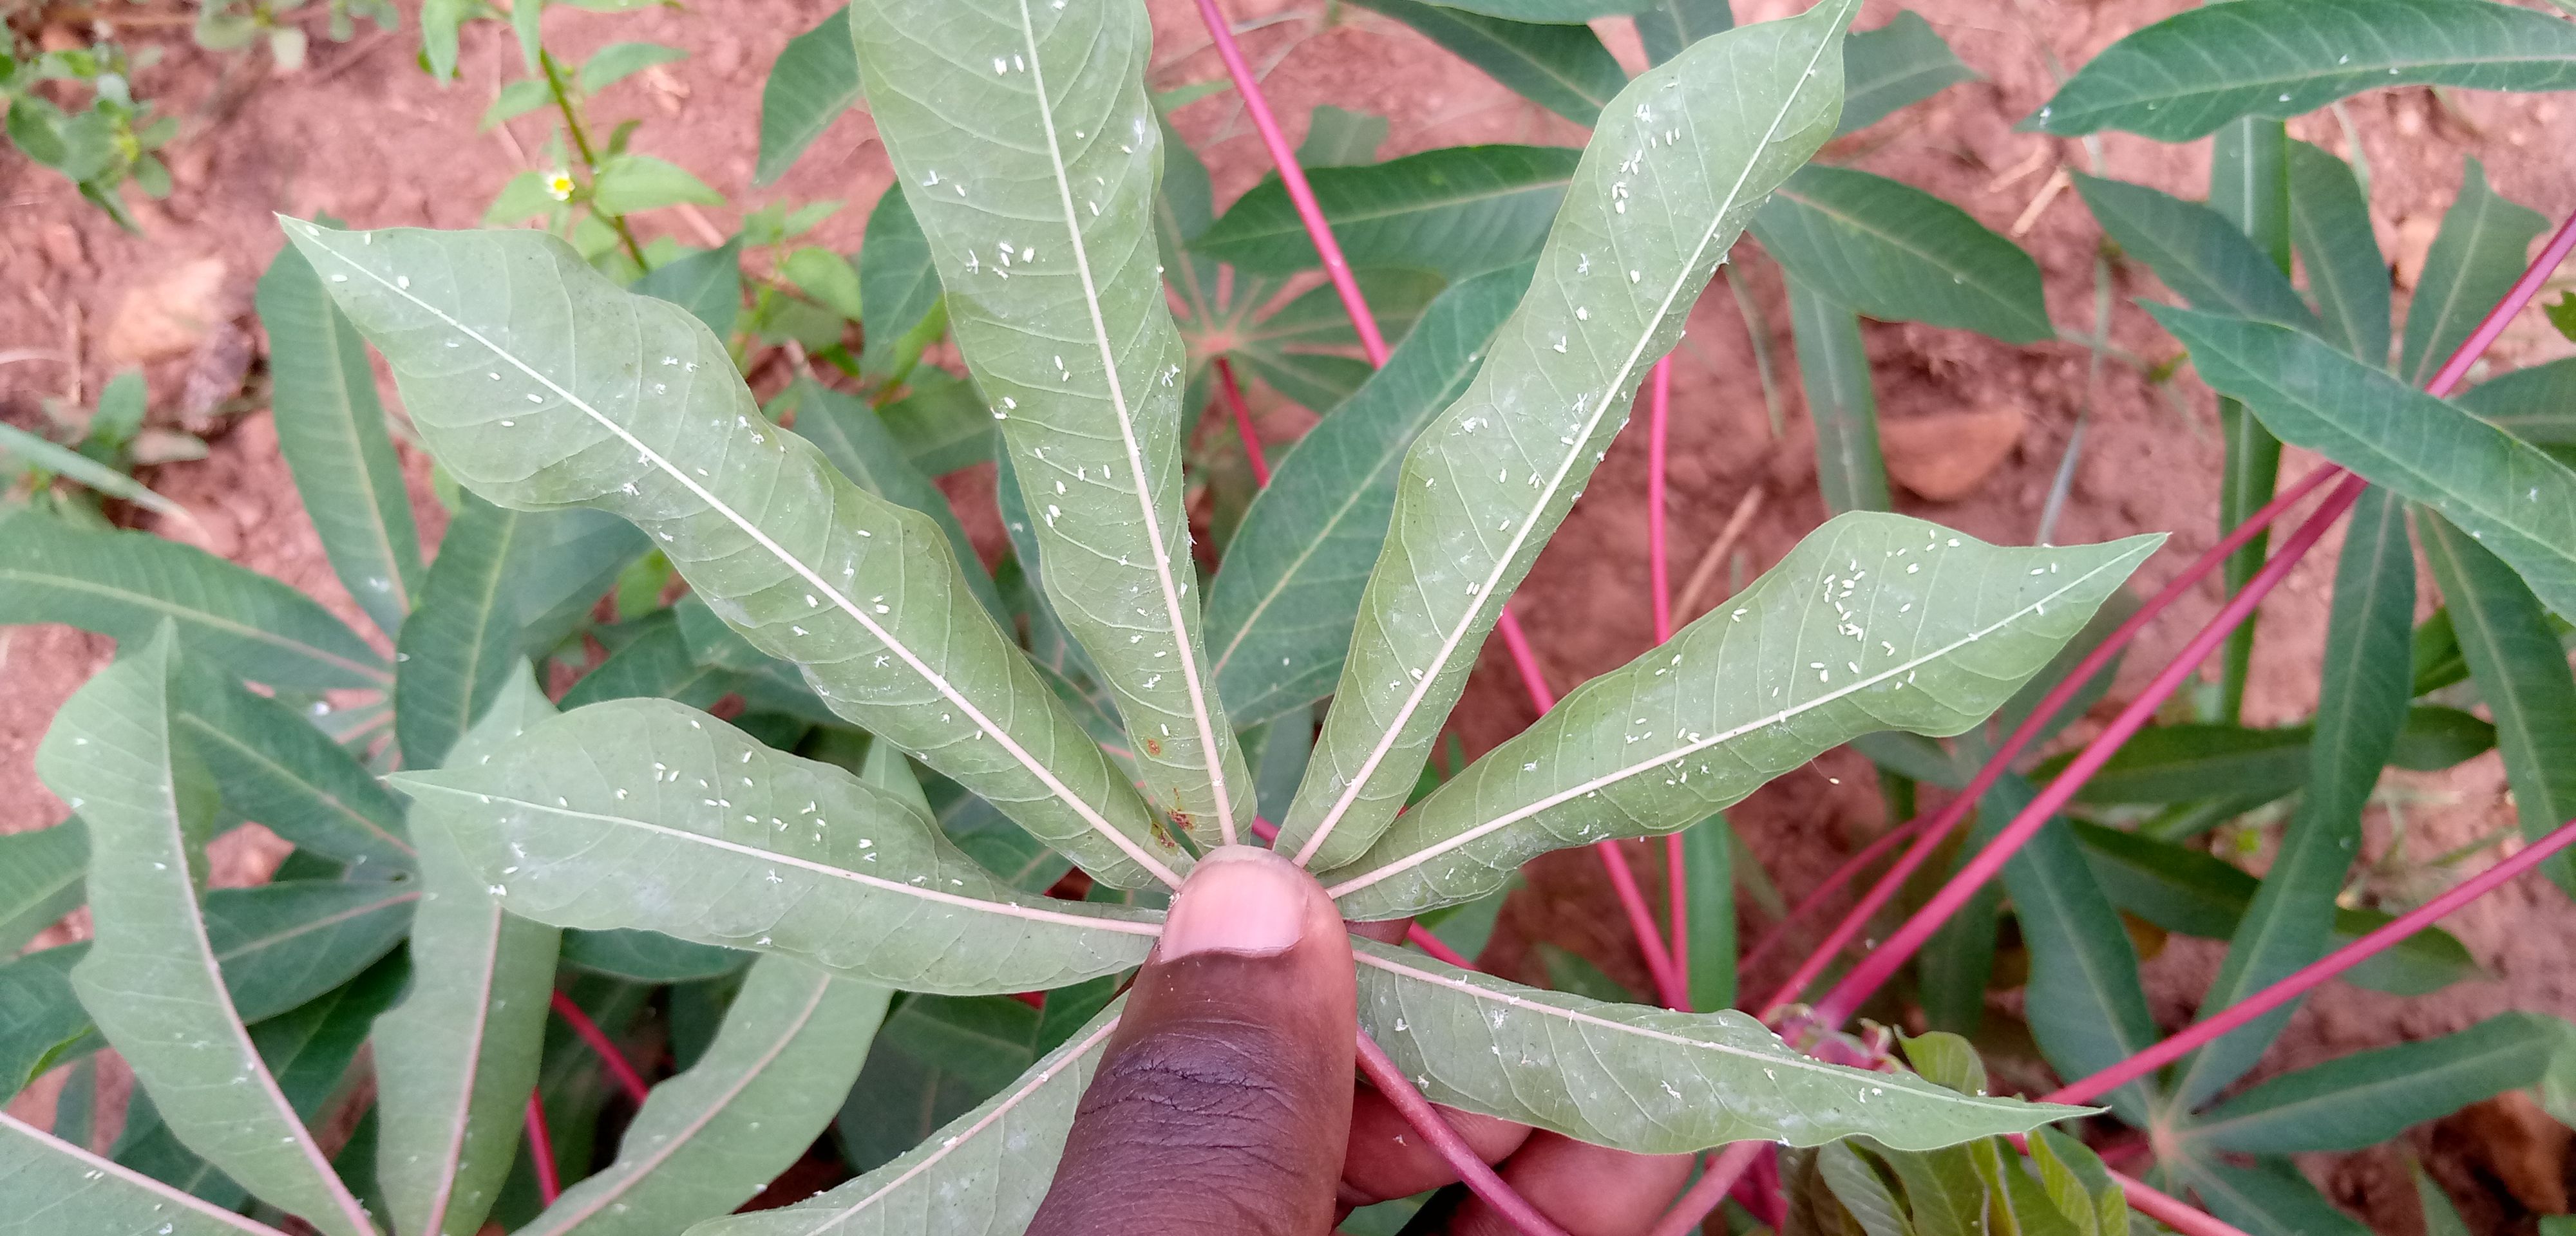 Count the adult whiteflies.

130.